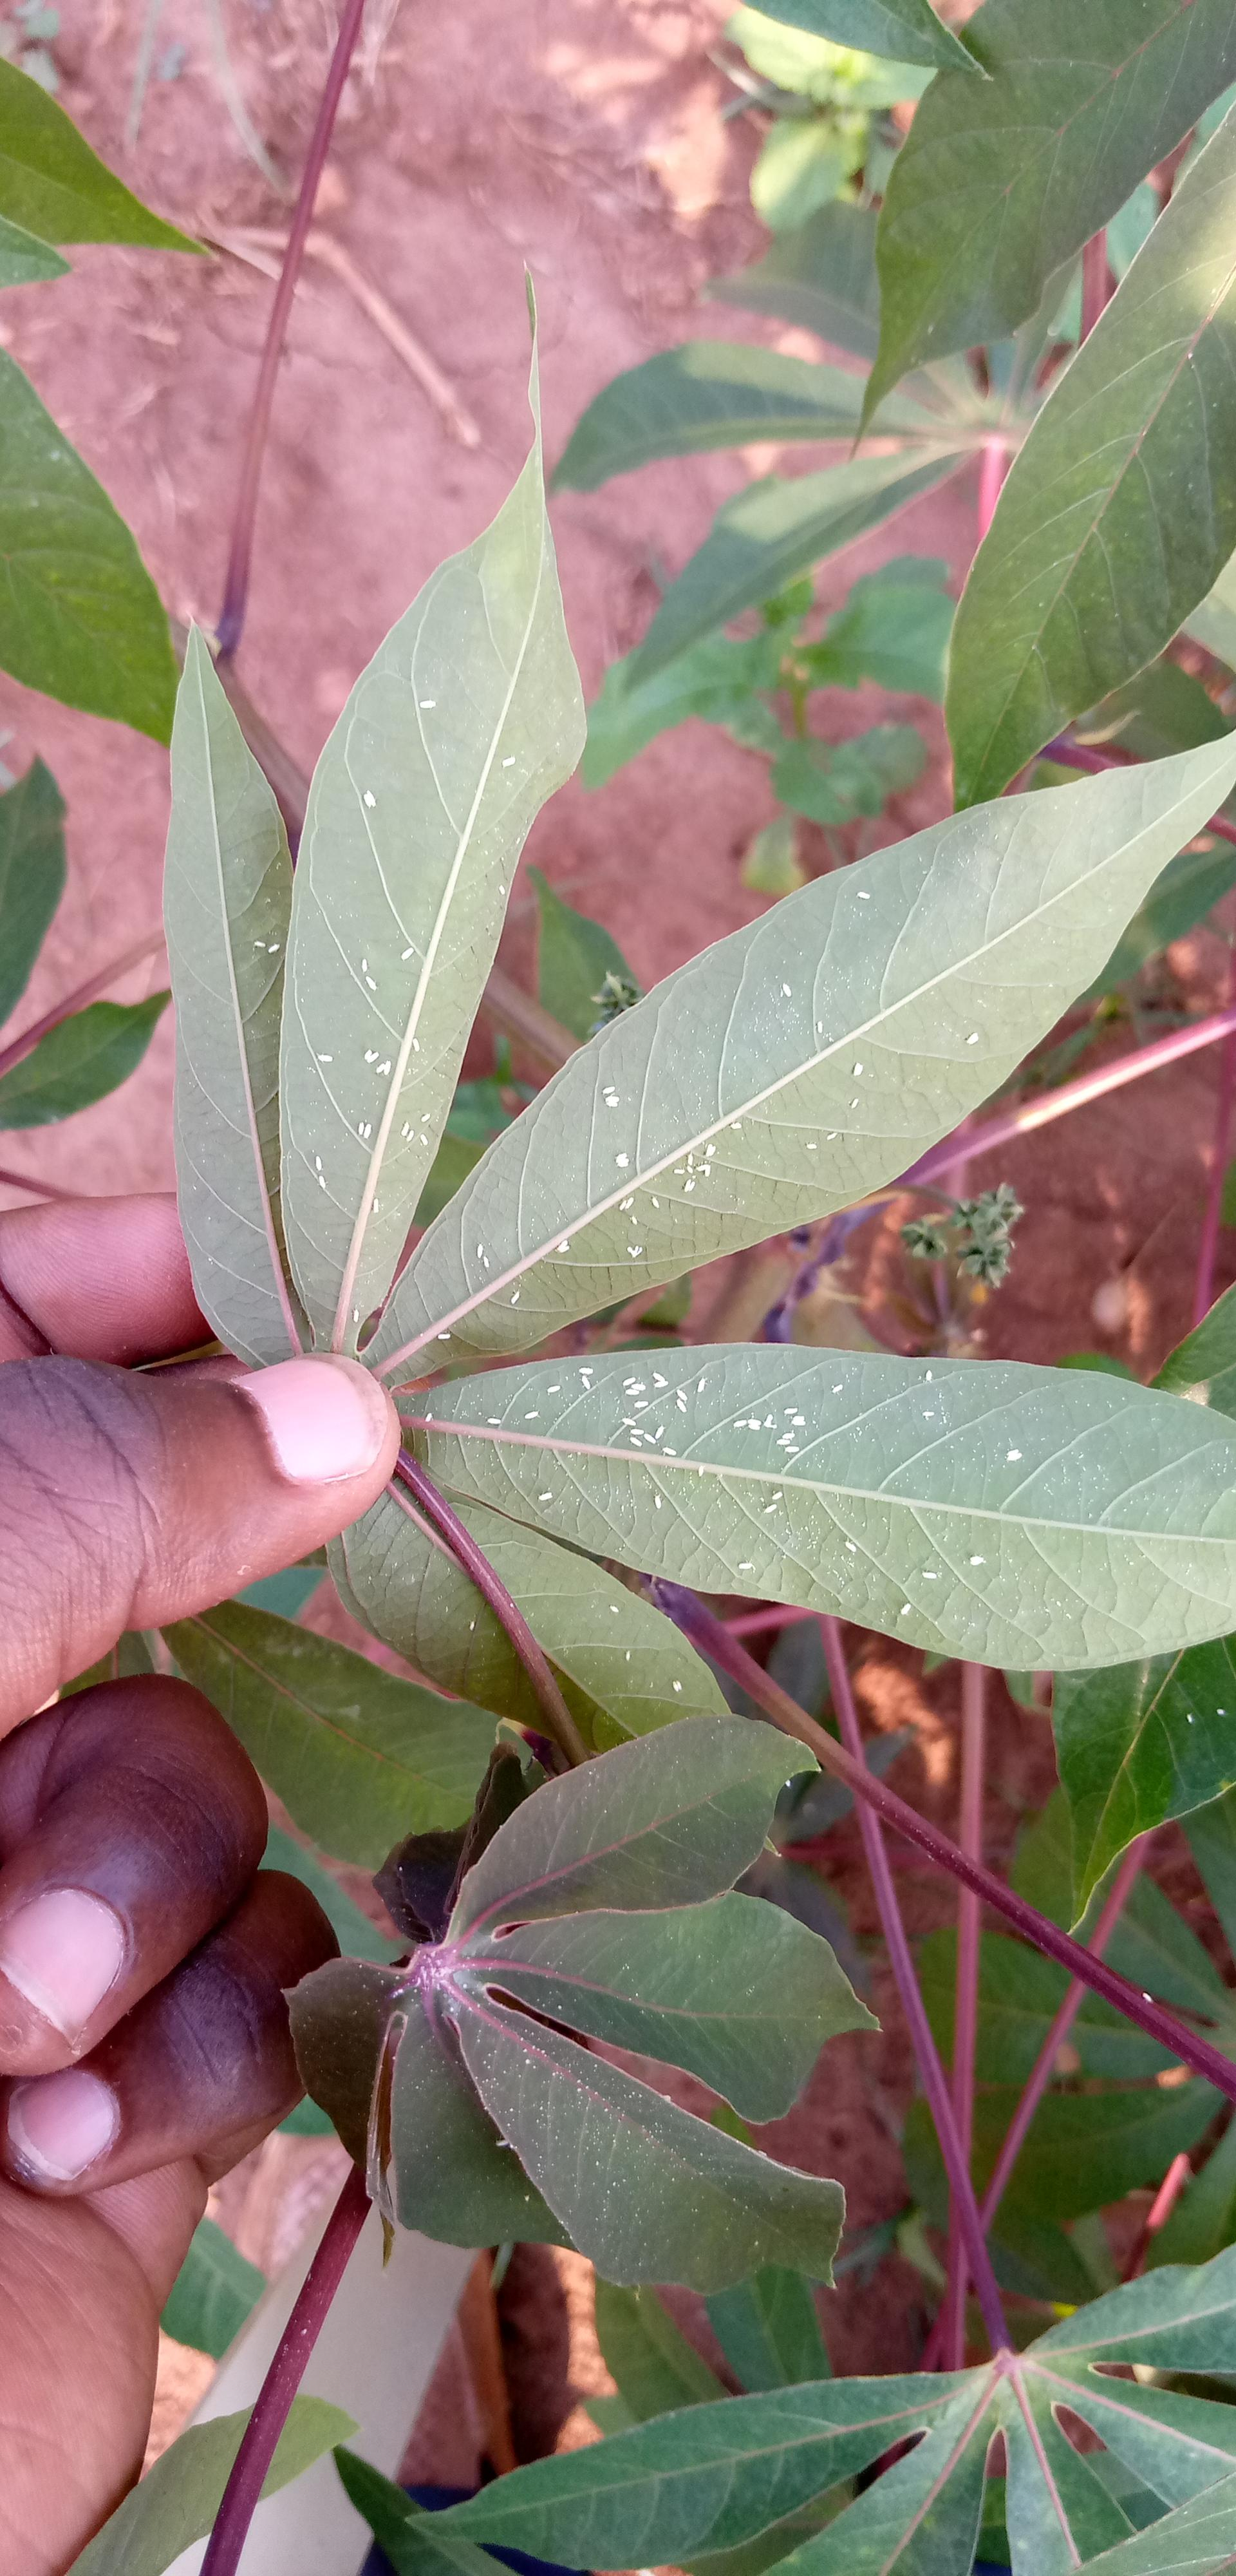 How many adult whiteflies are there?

114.